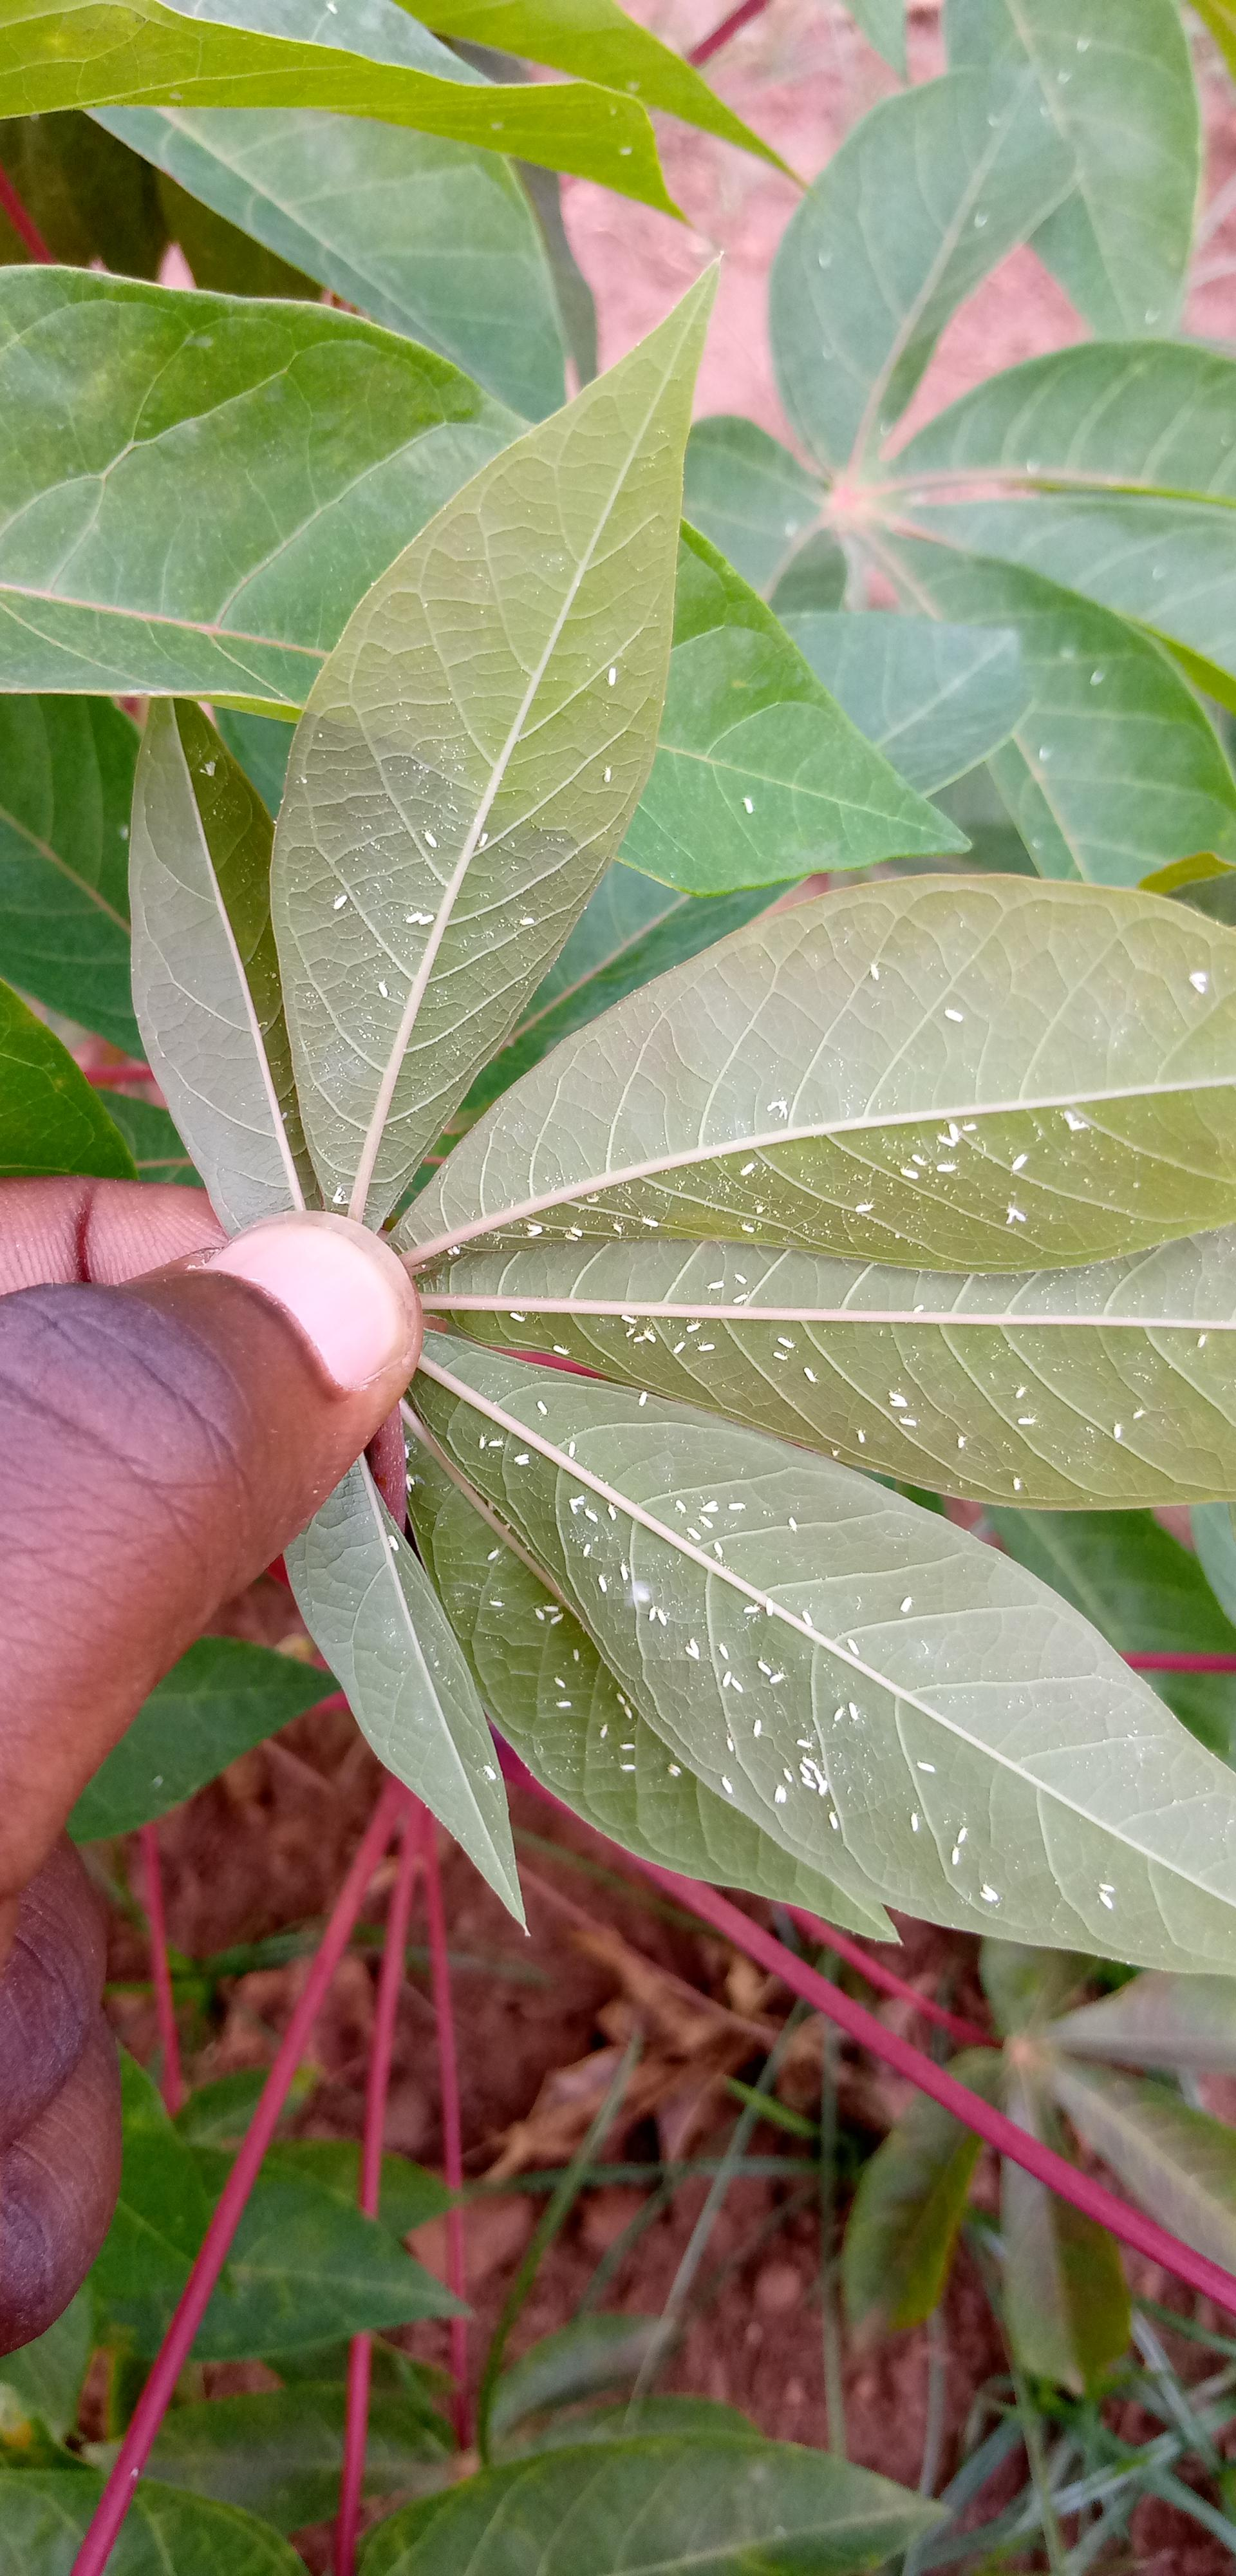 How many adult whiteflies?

142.